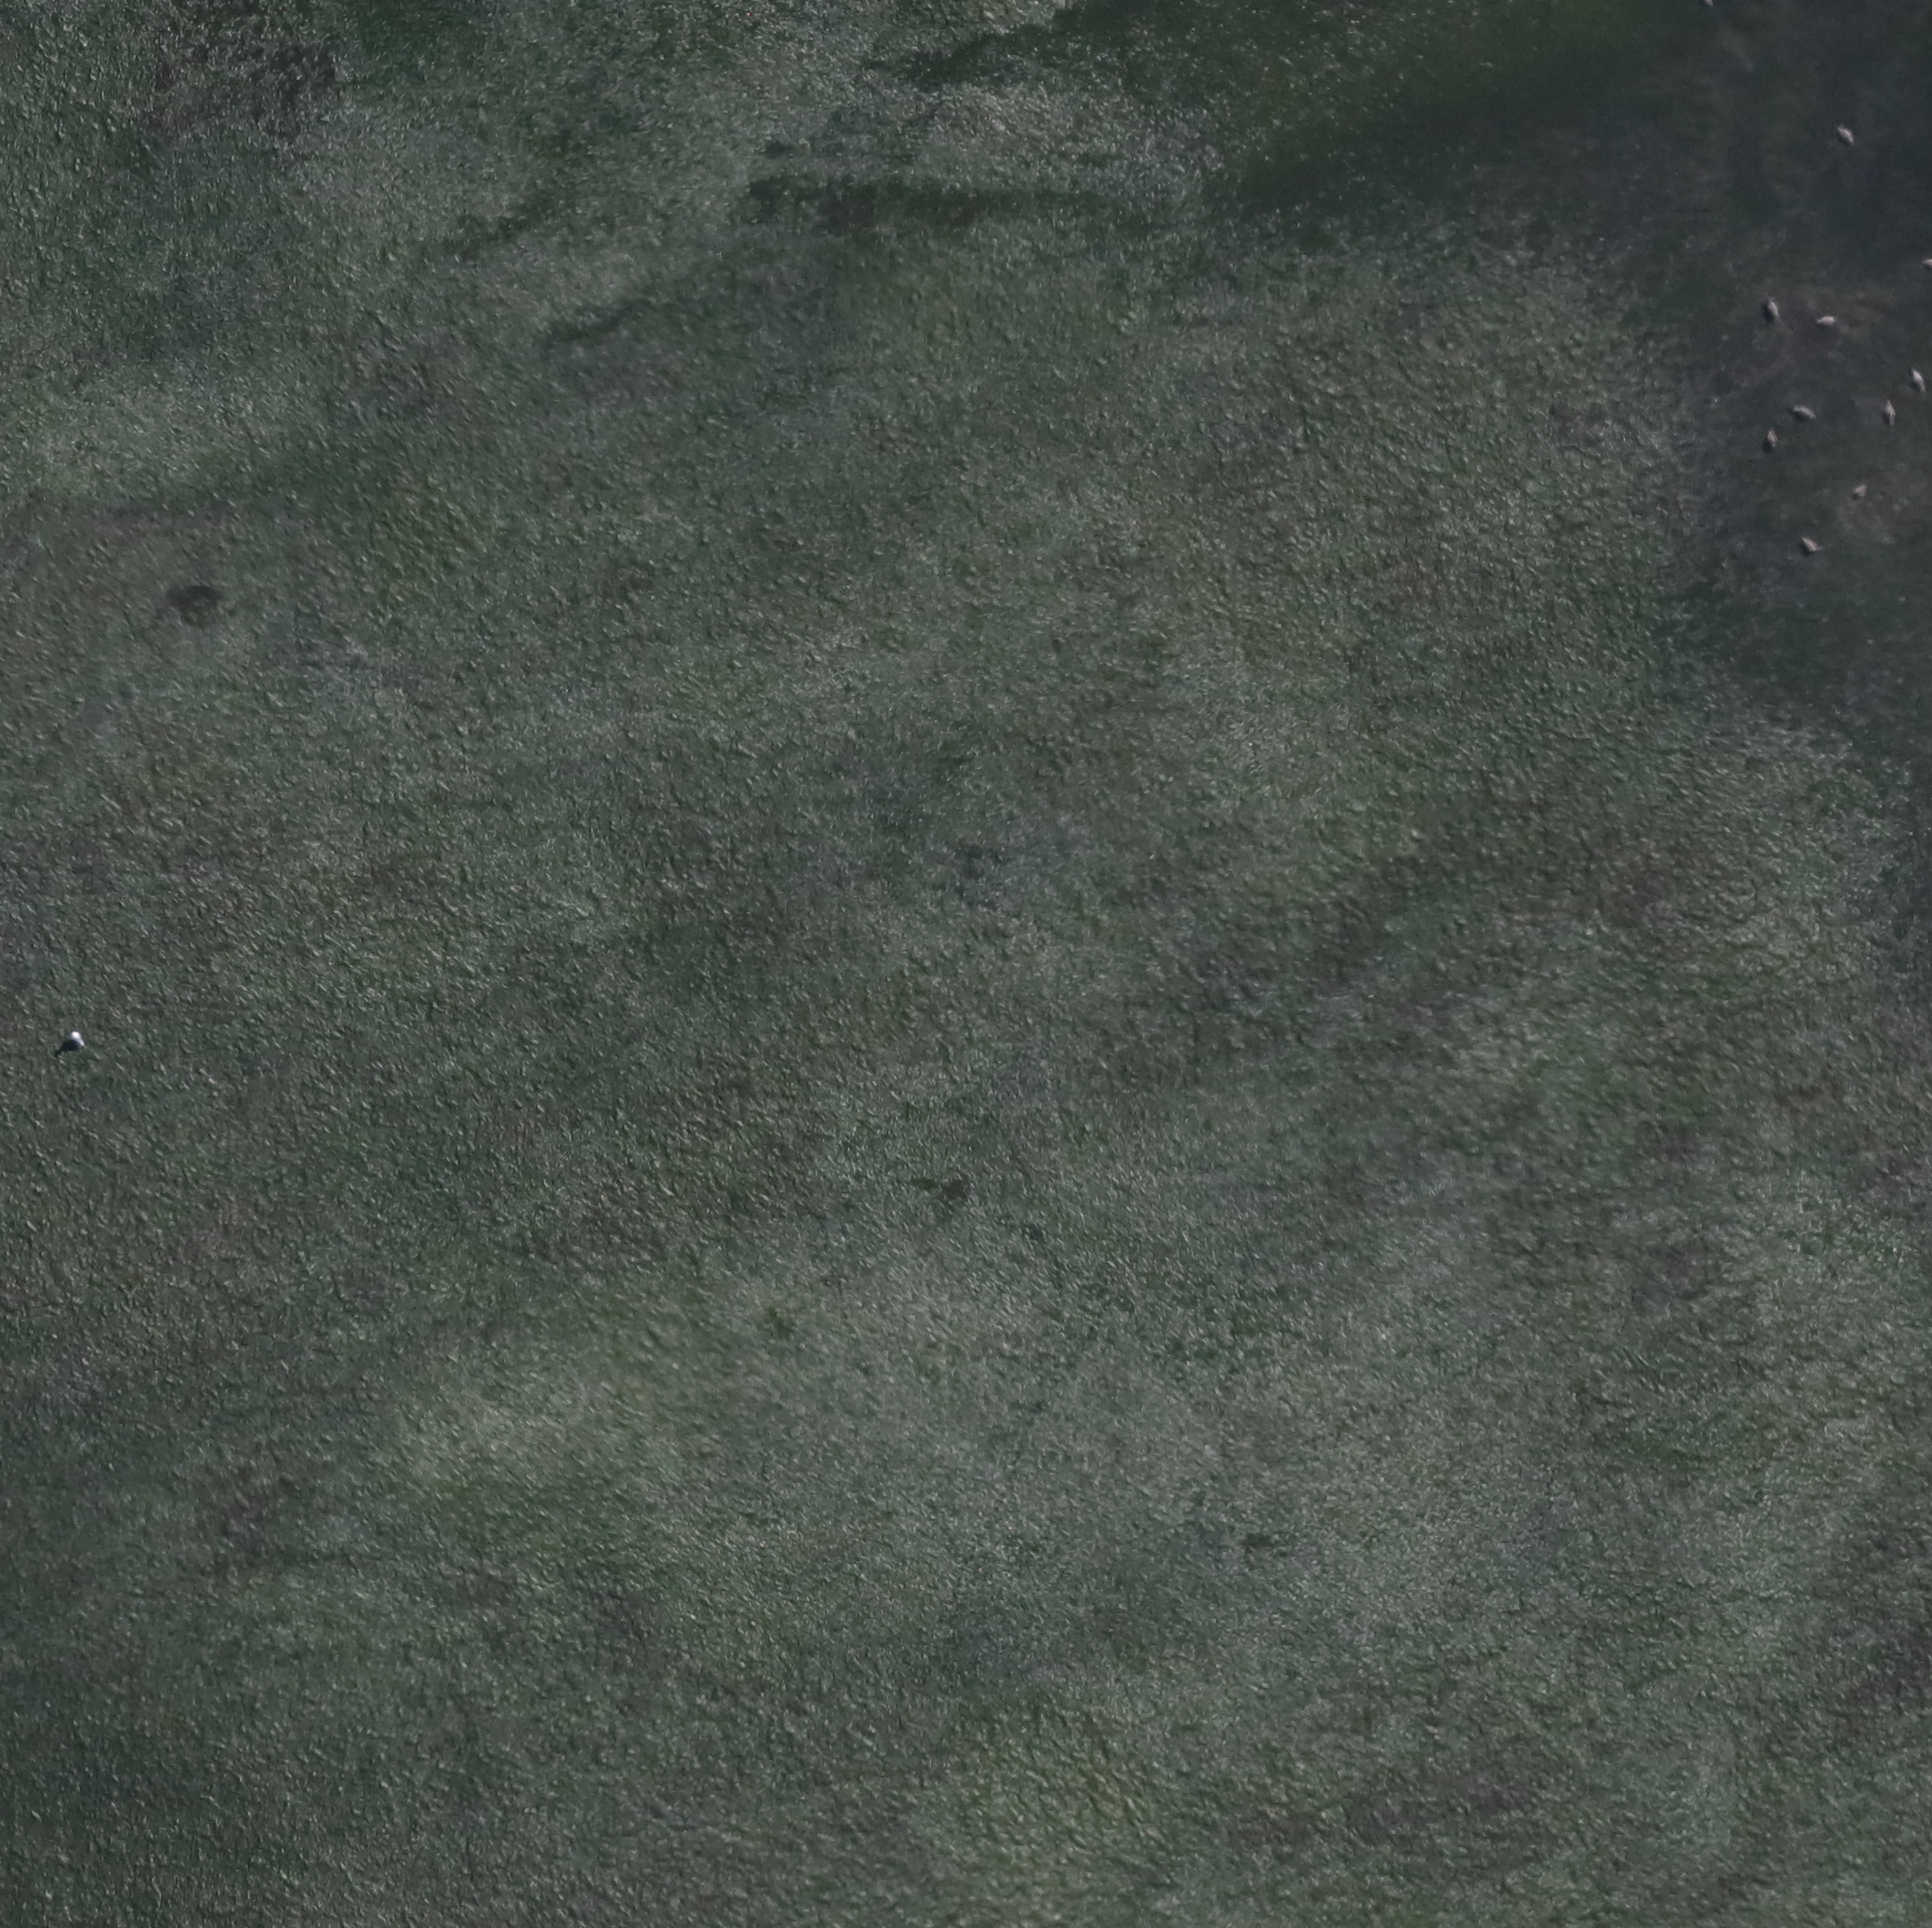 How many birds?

11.